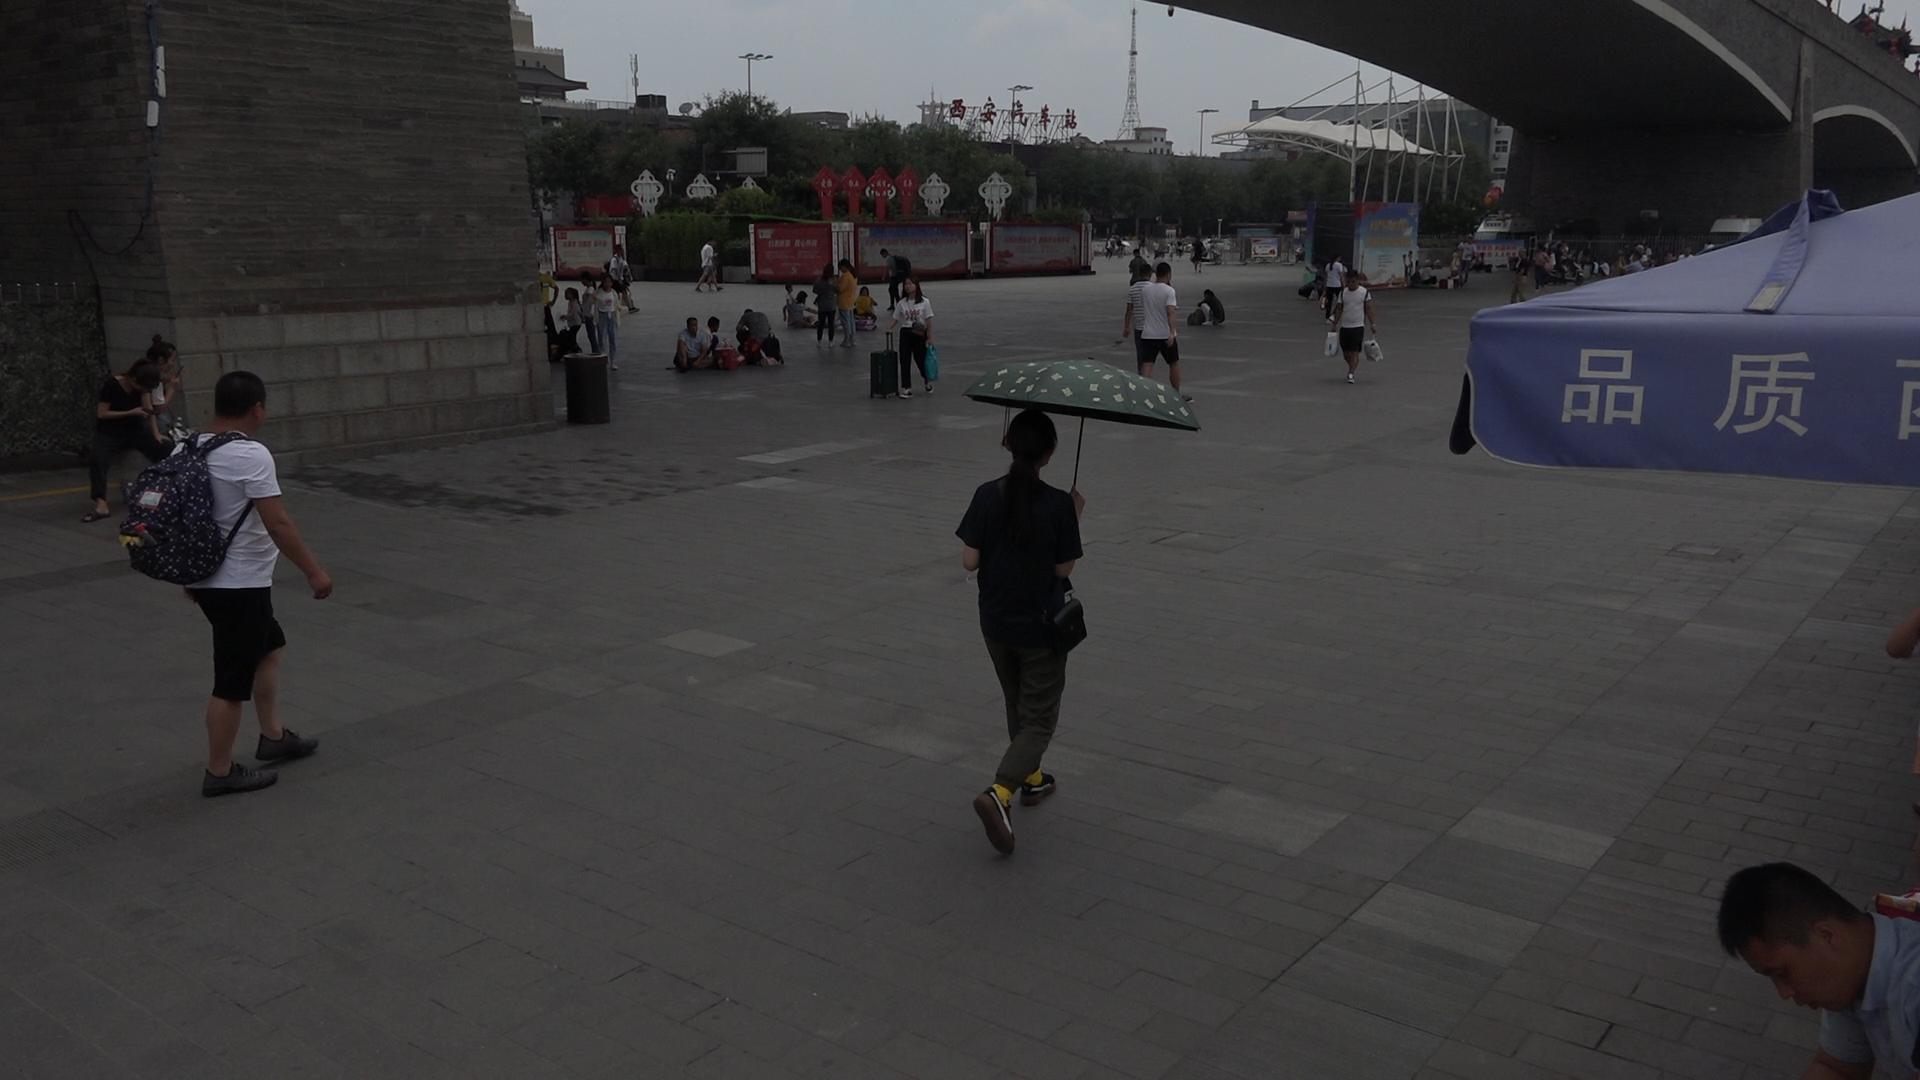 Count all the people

60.